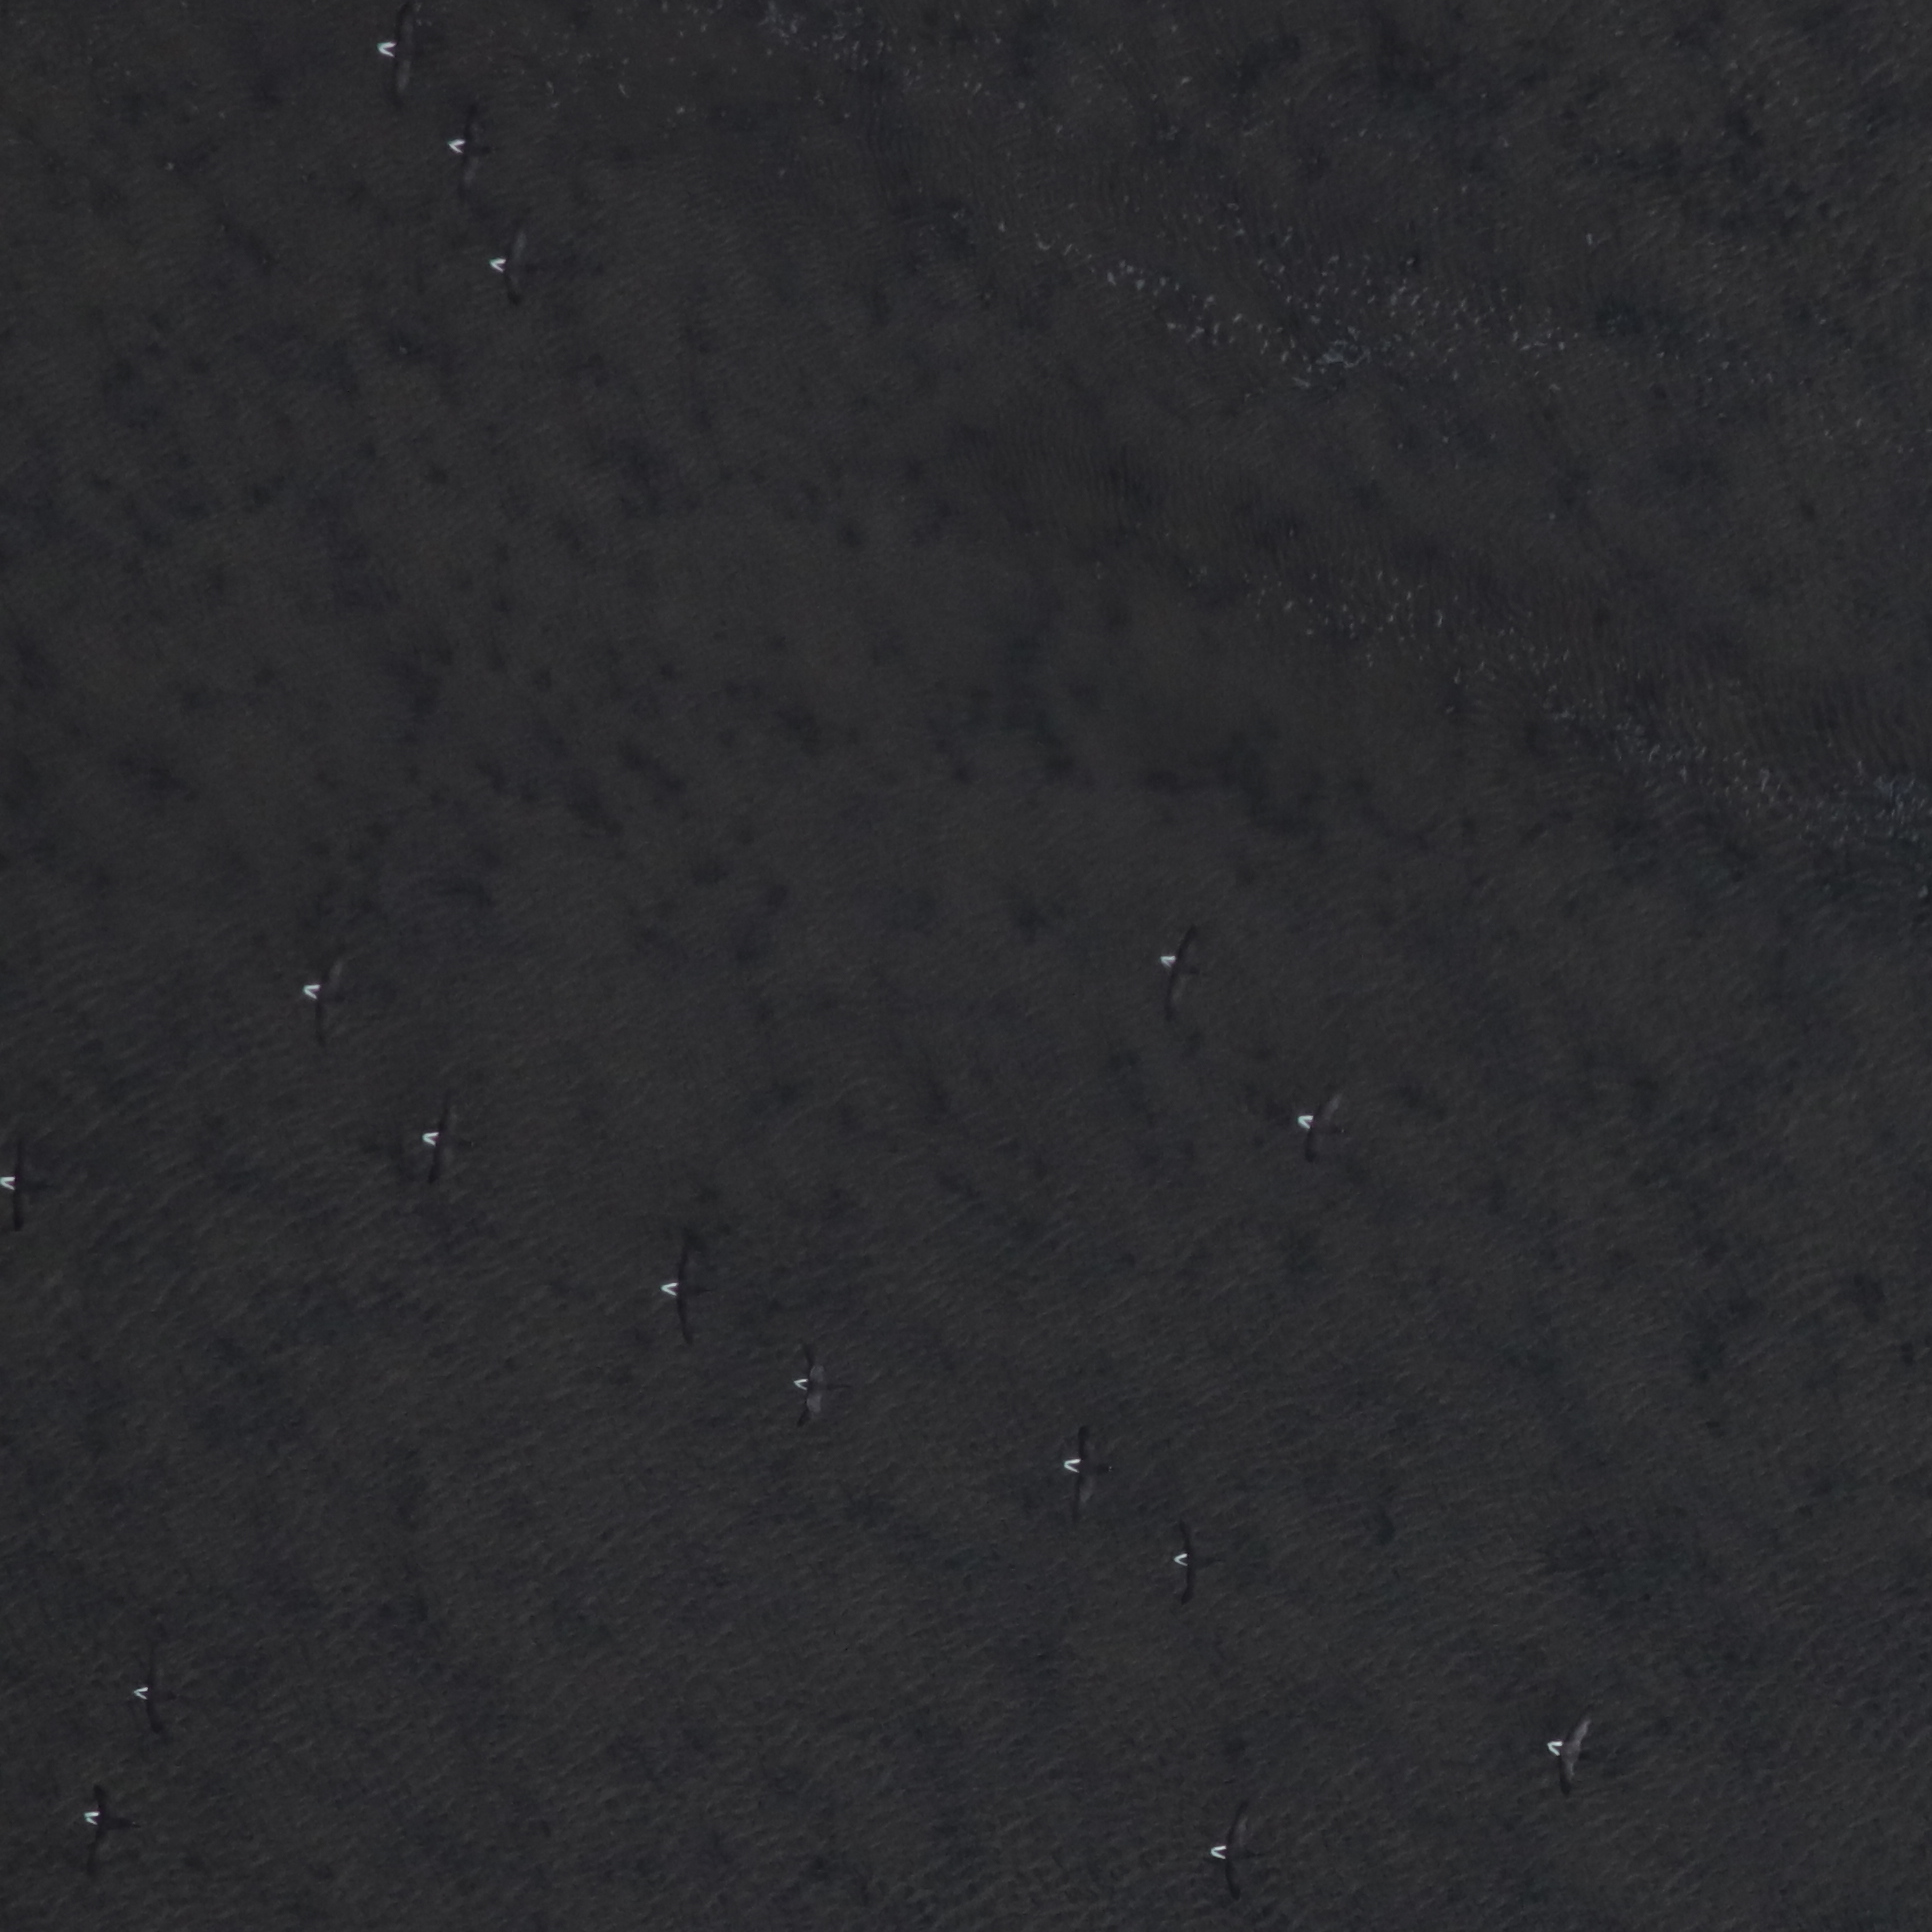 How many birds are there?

16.